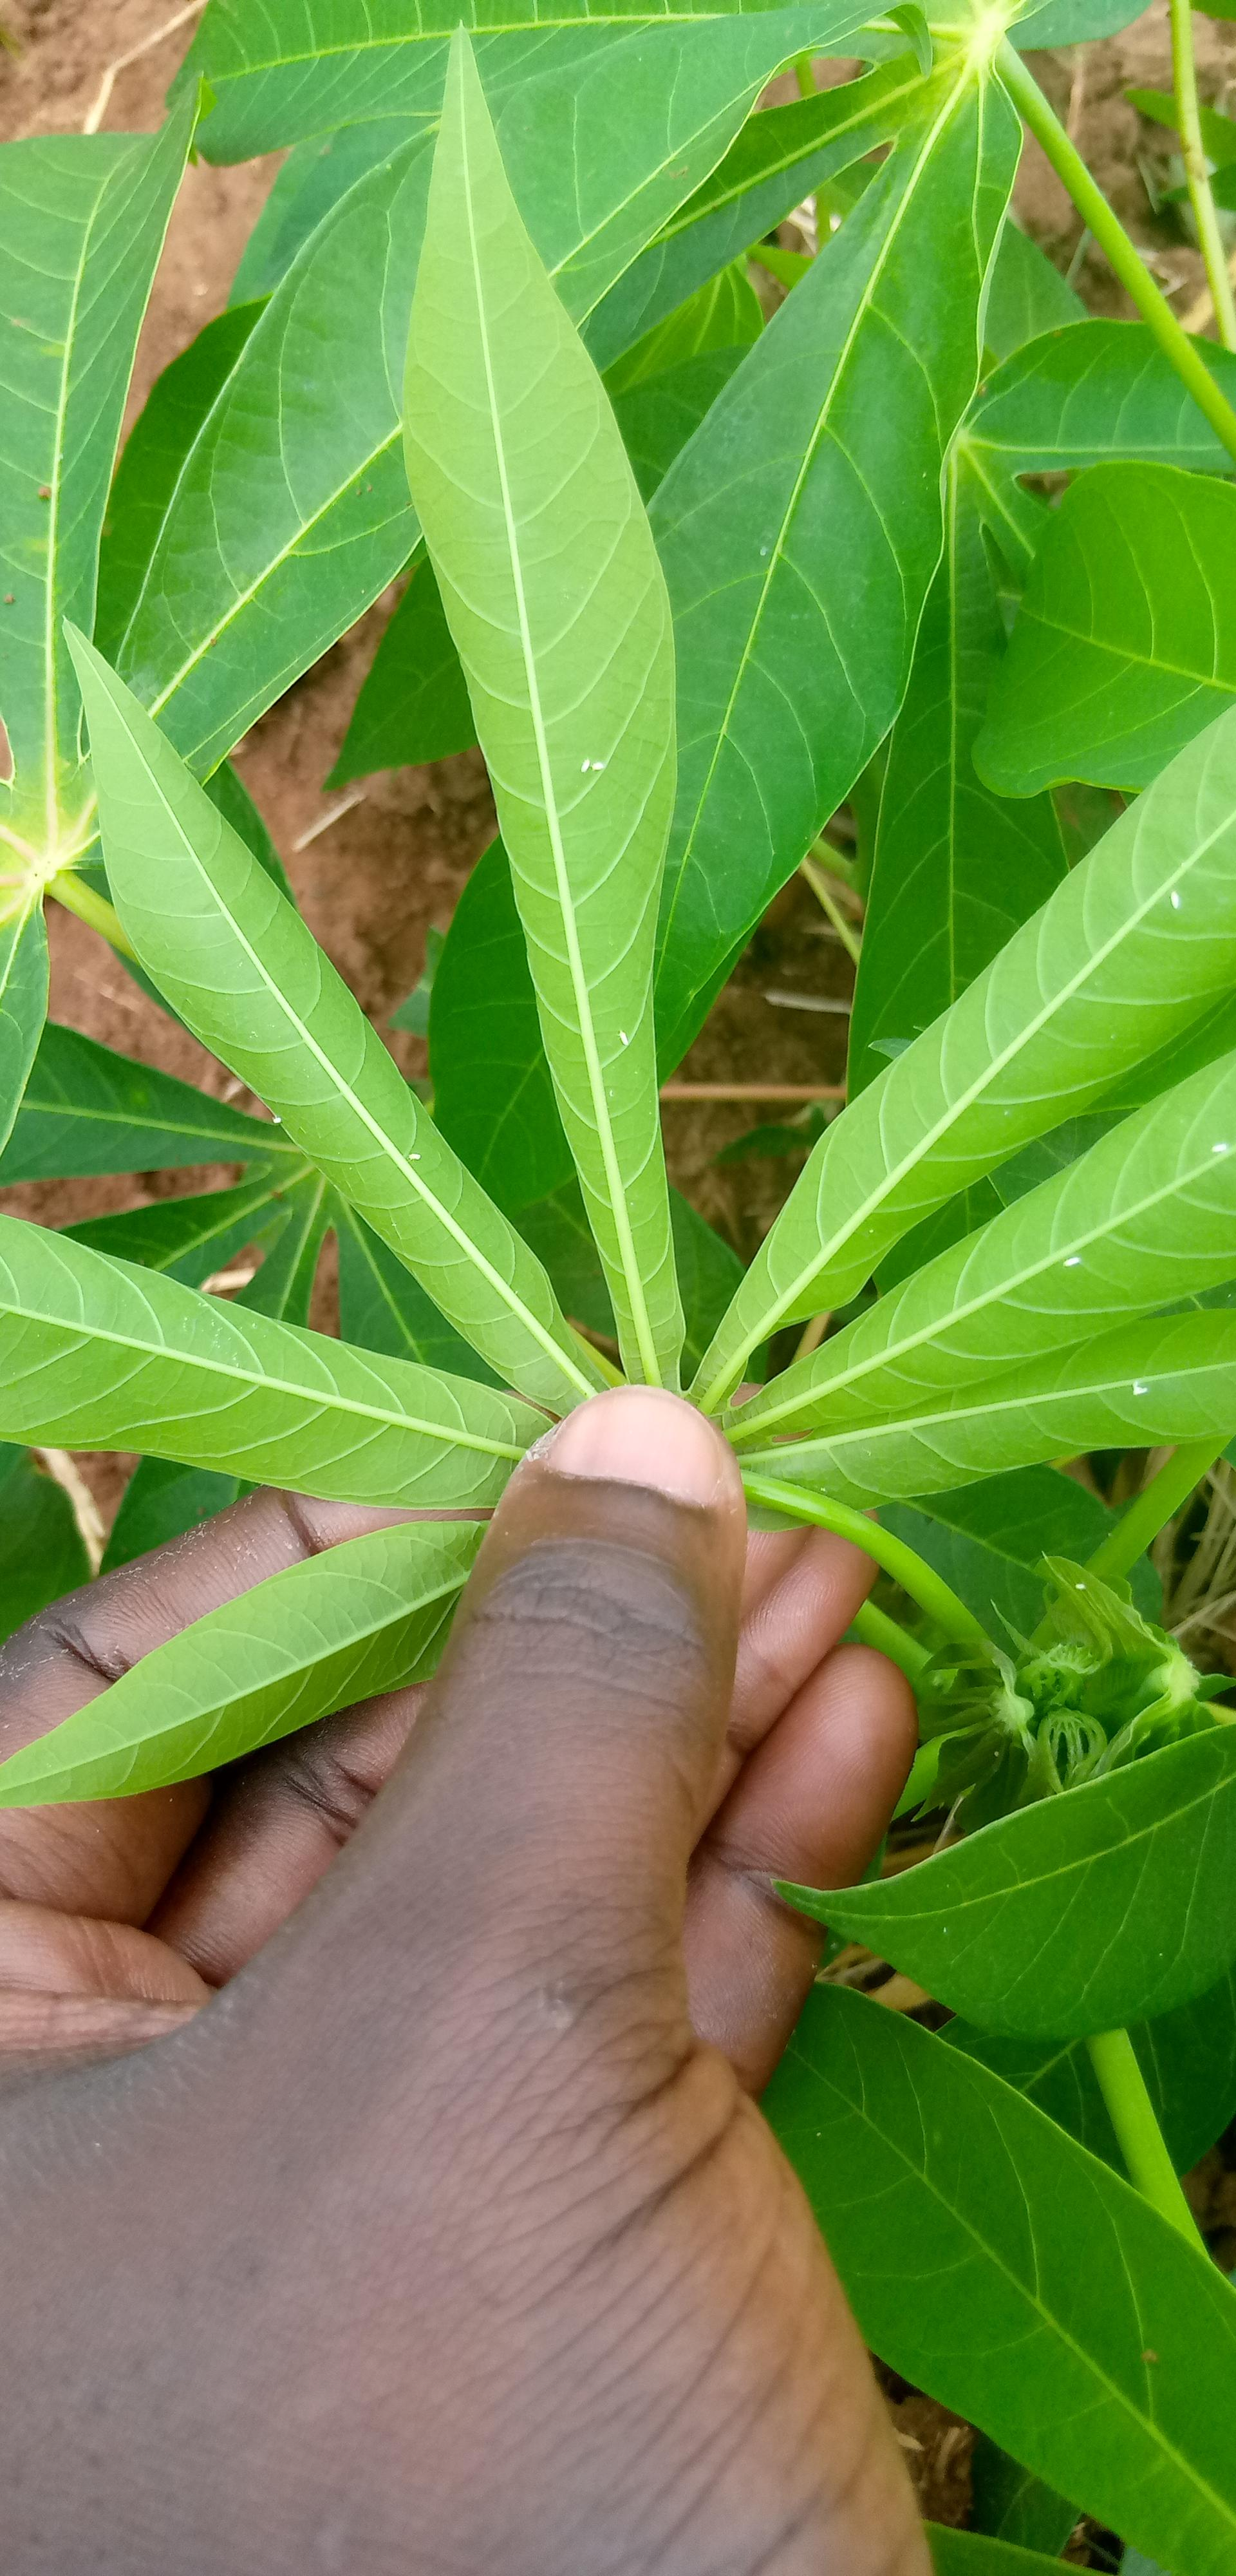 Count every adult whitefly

10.